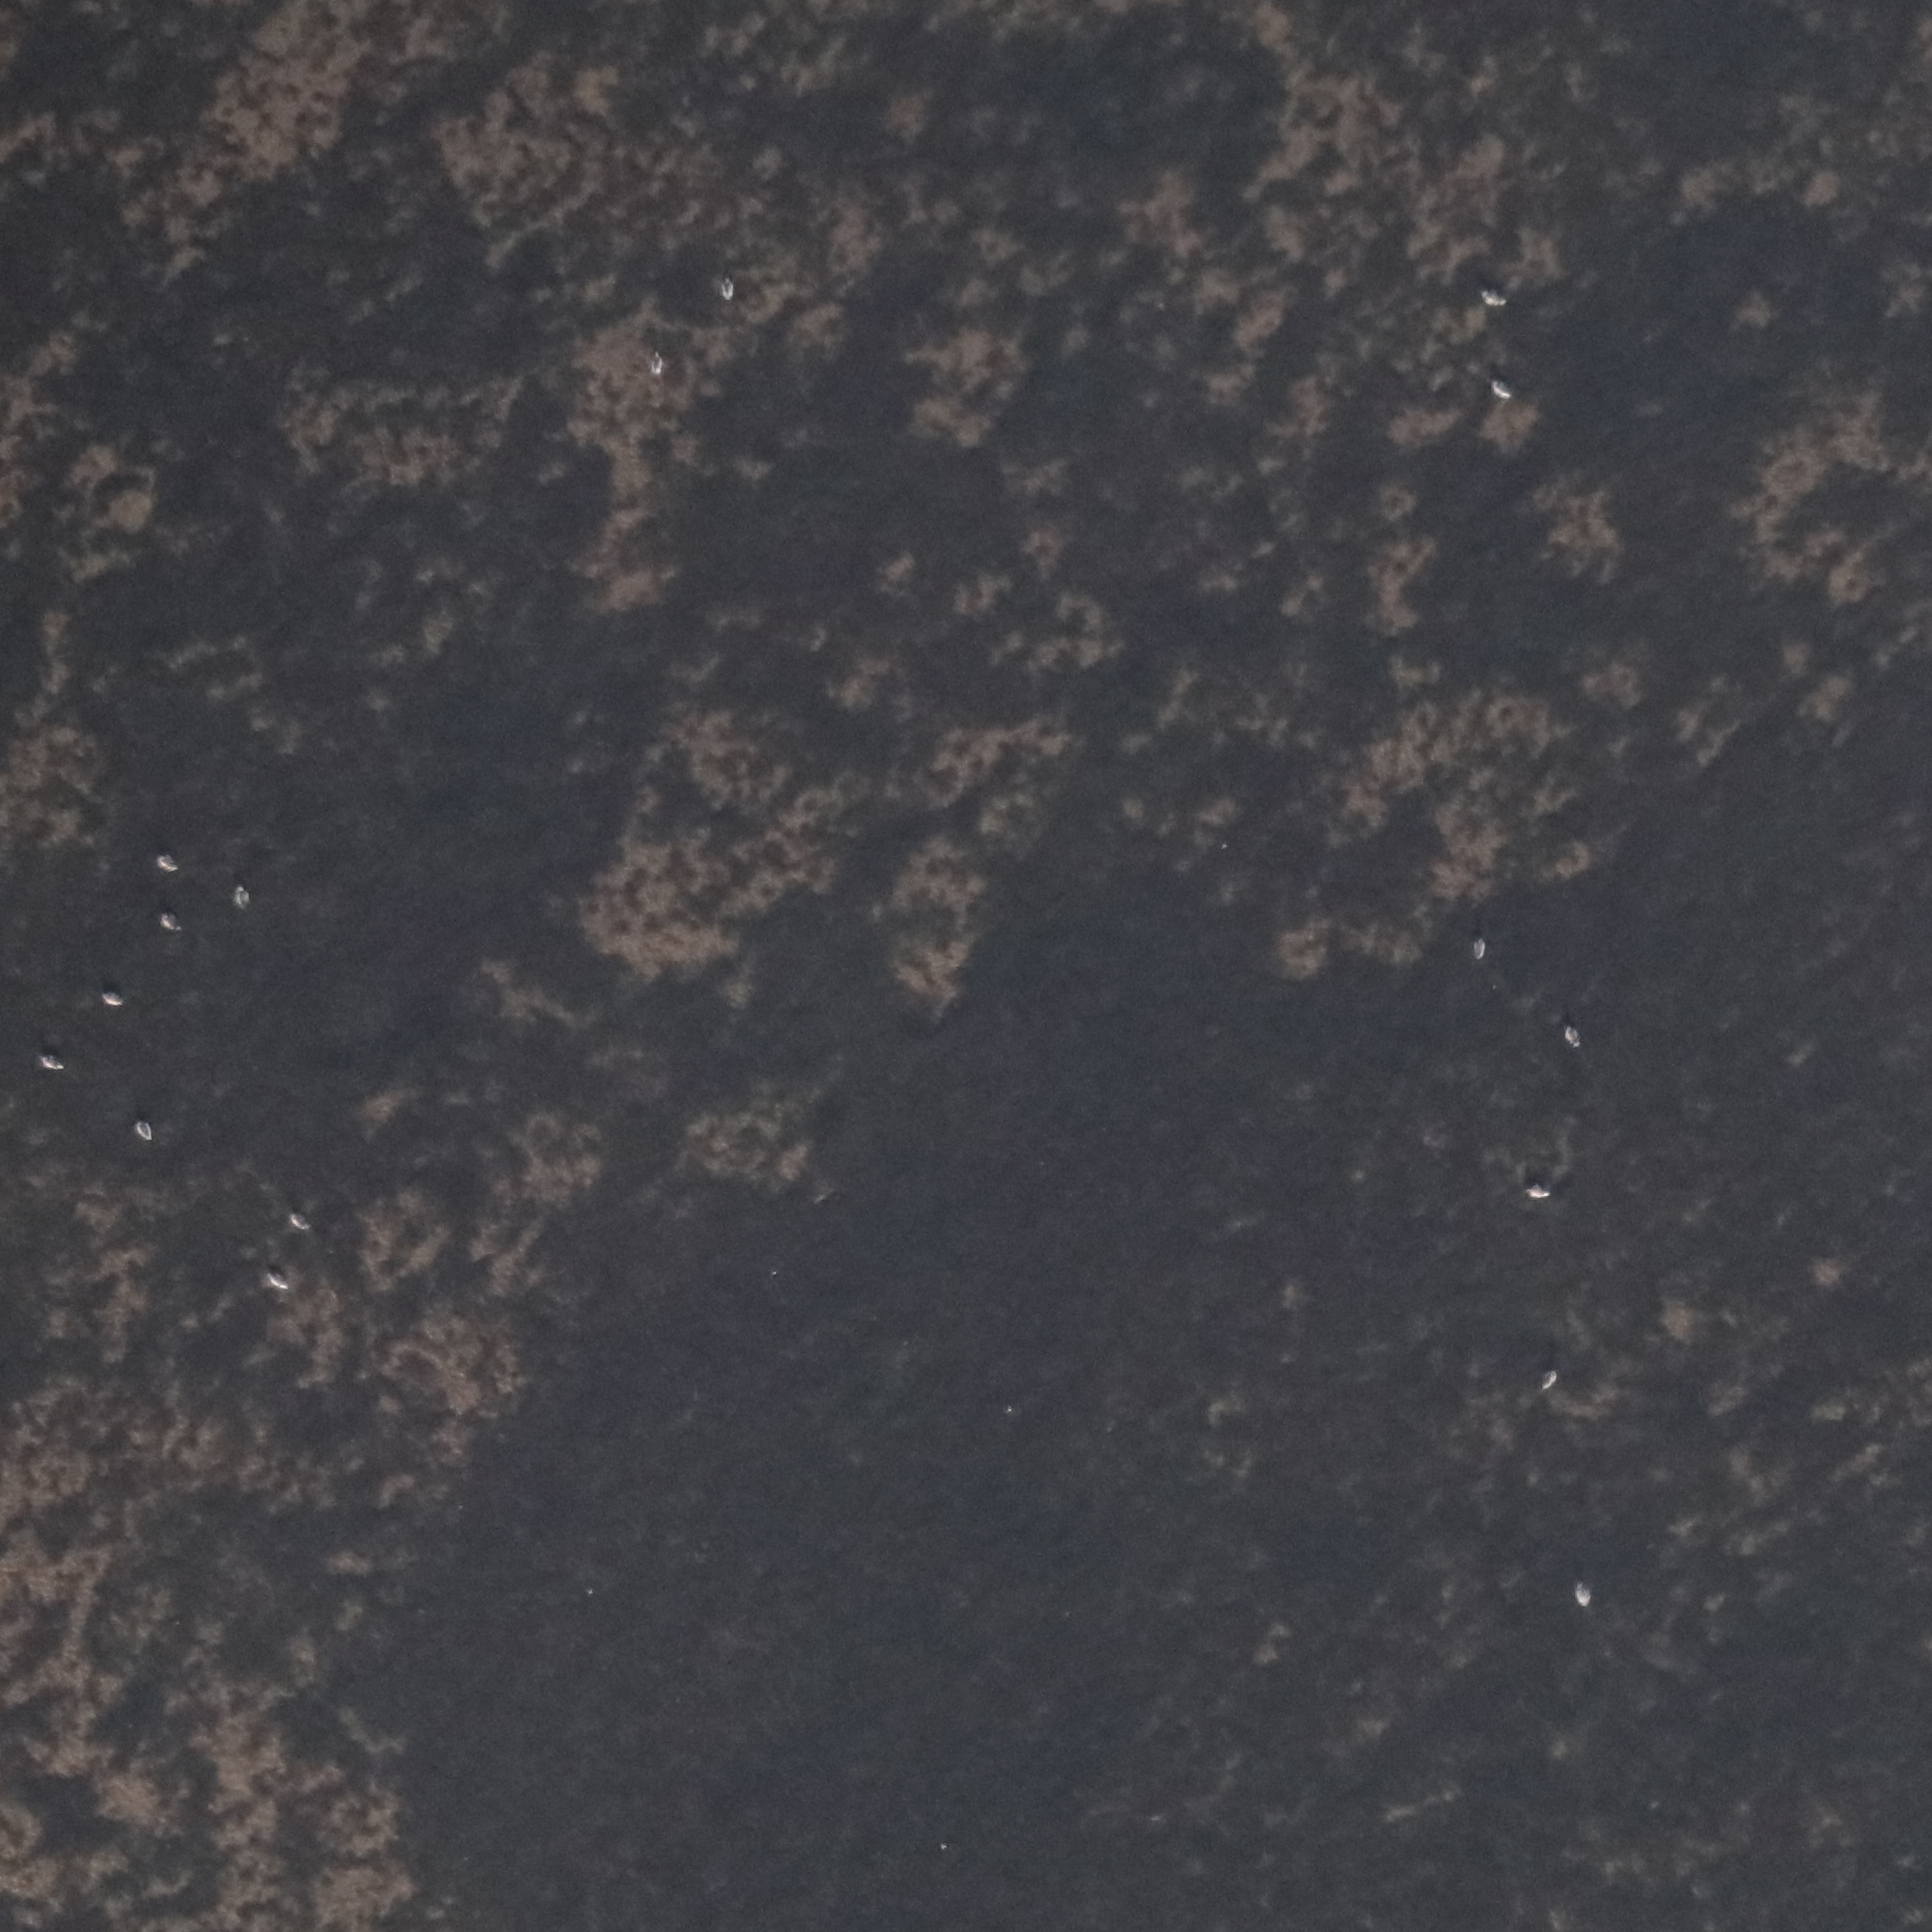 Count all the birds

17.